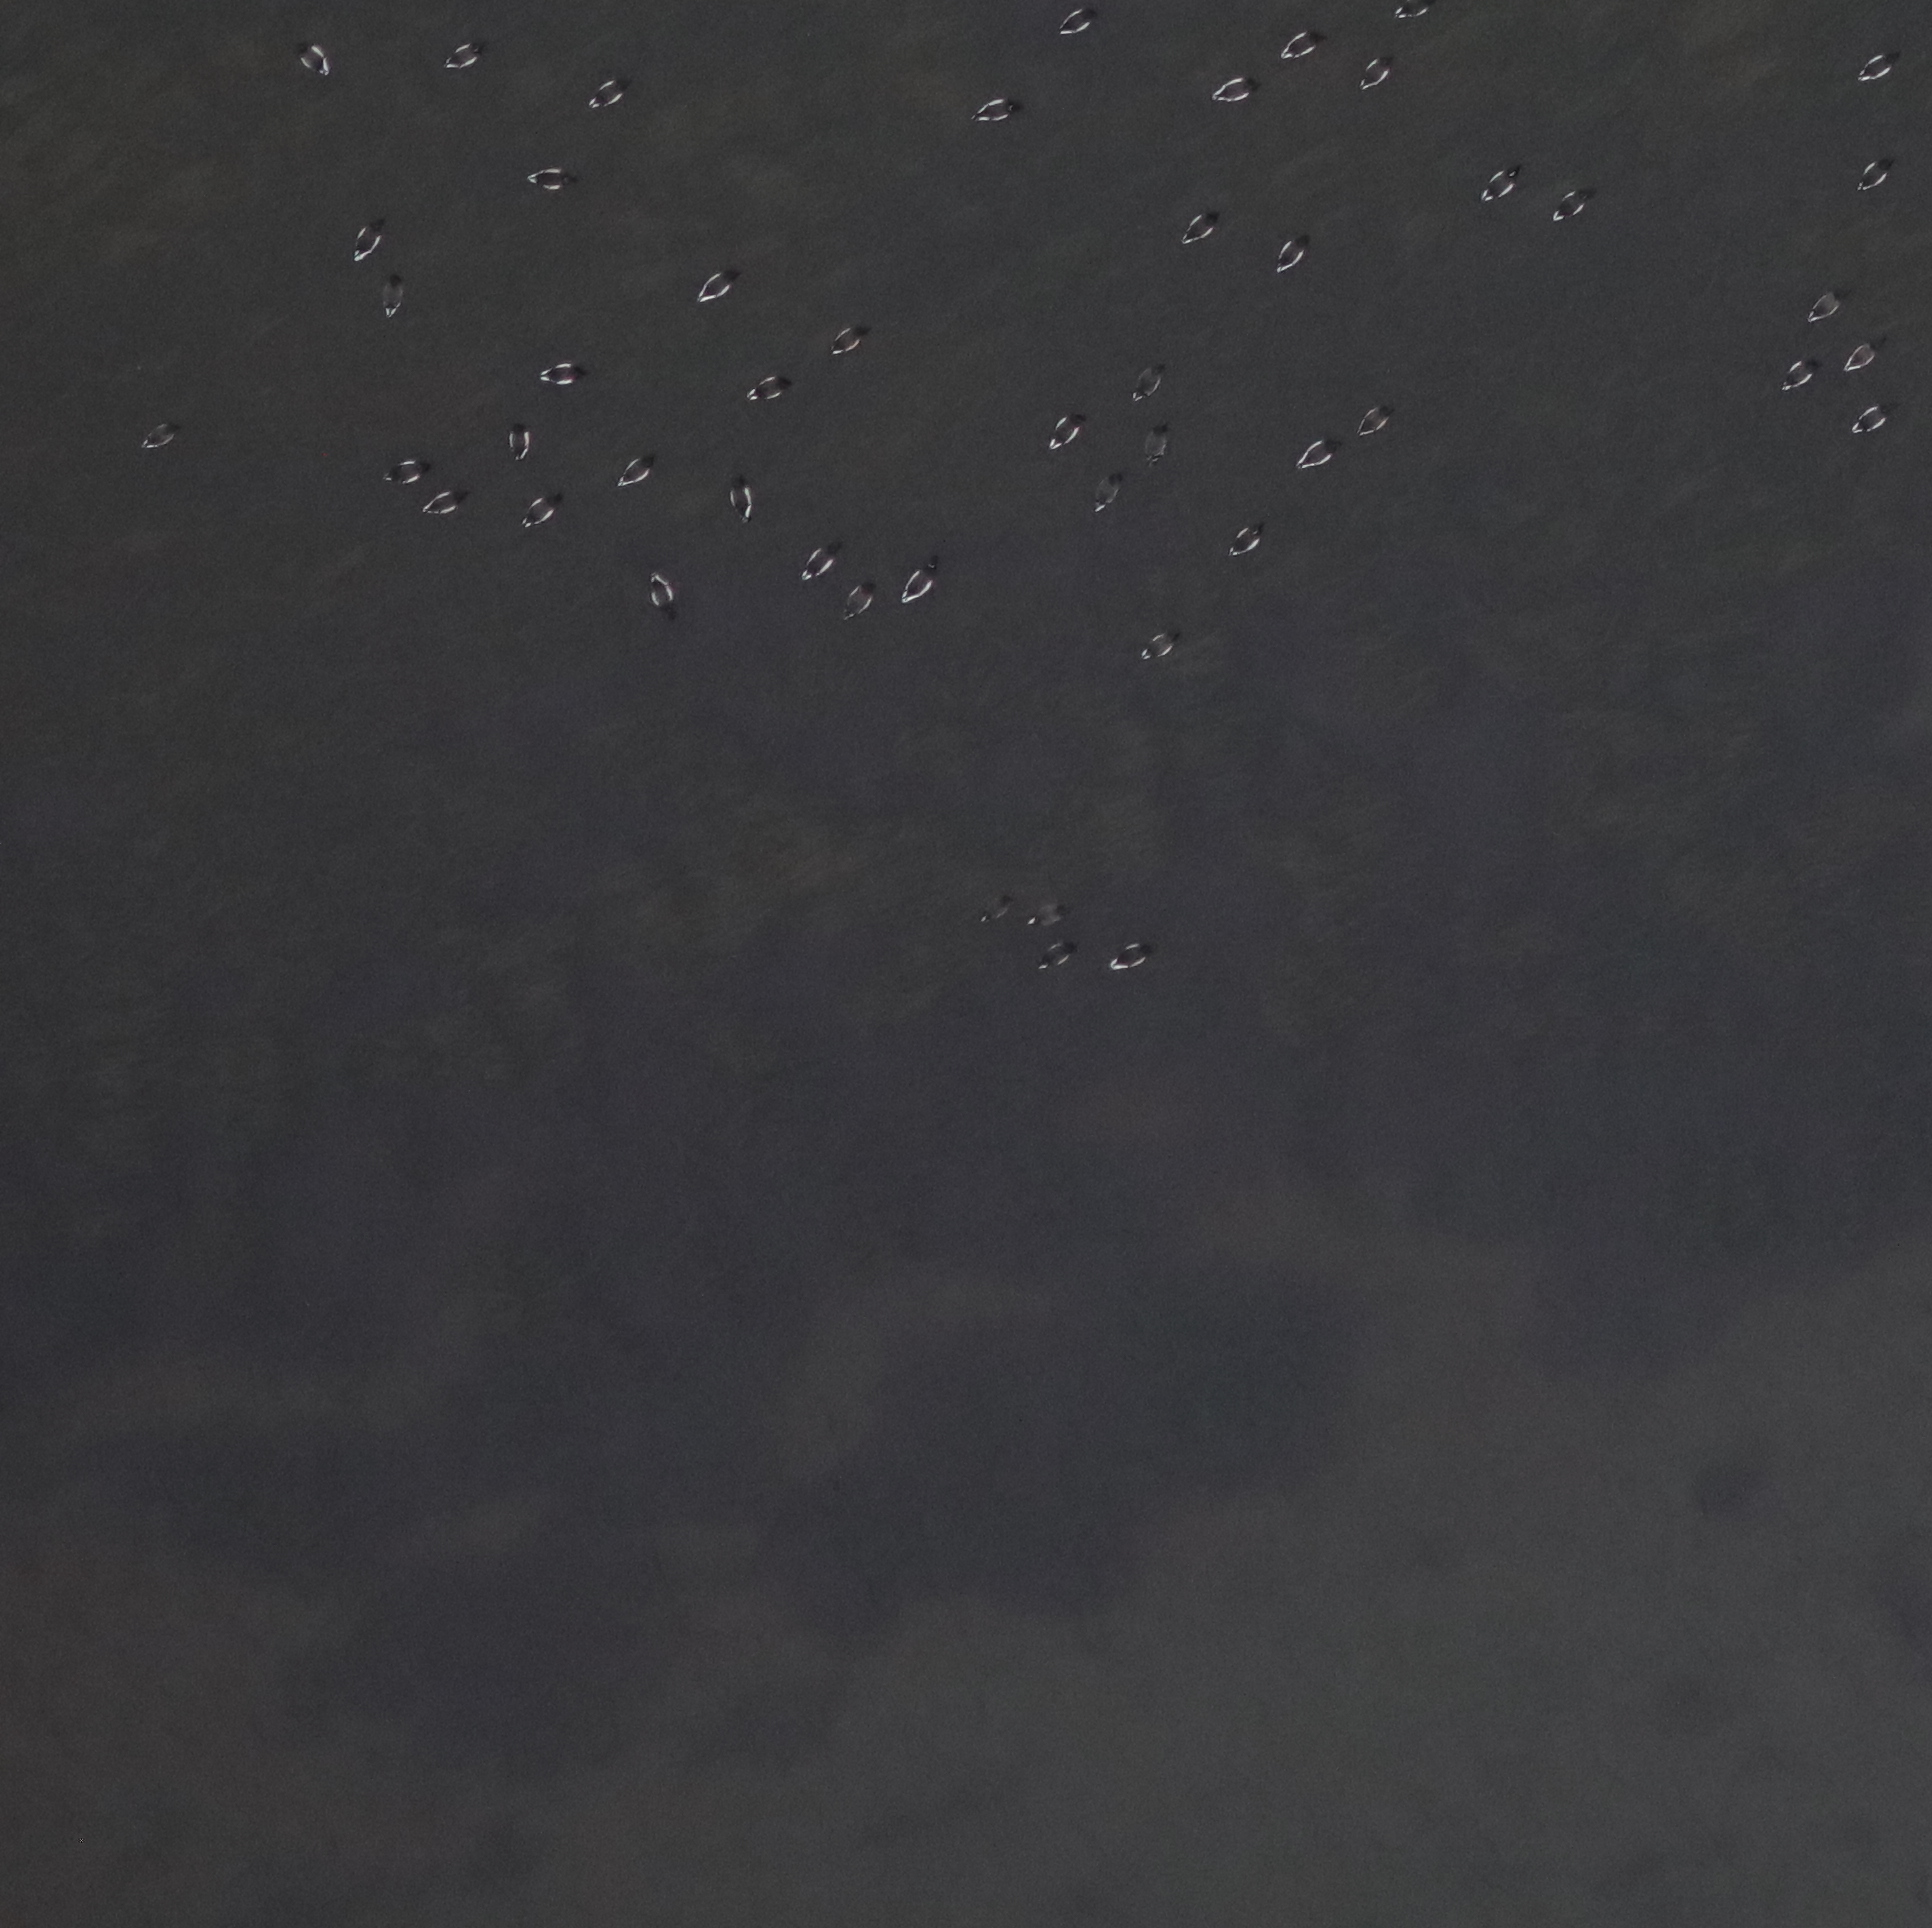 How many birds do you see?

49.